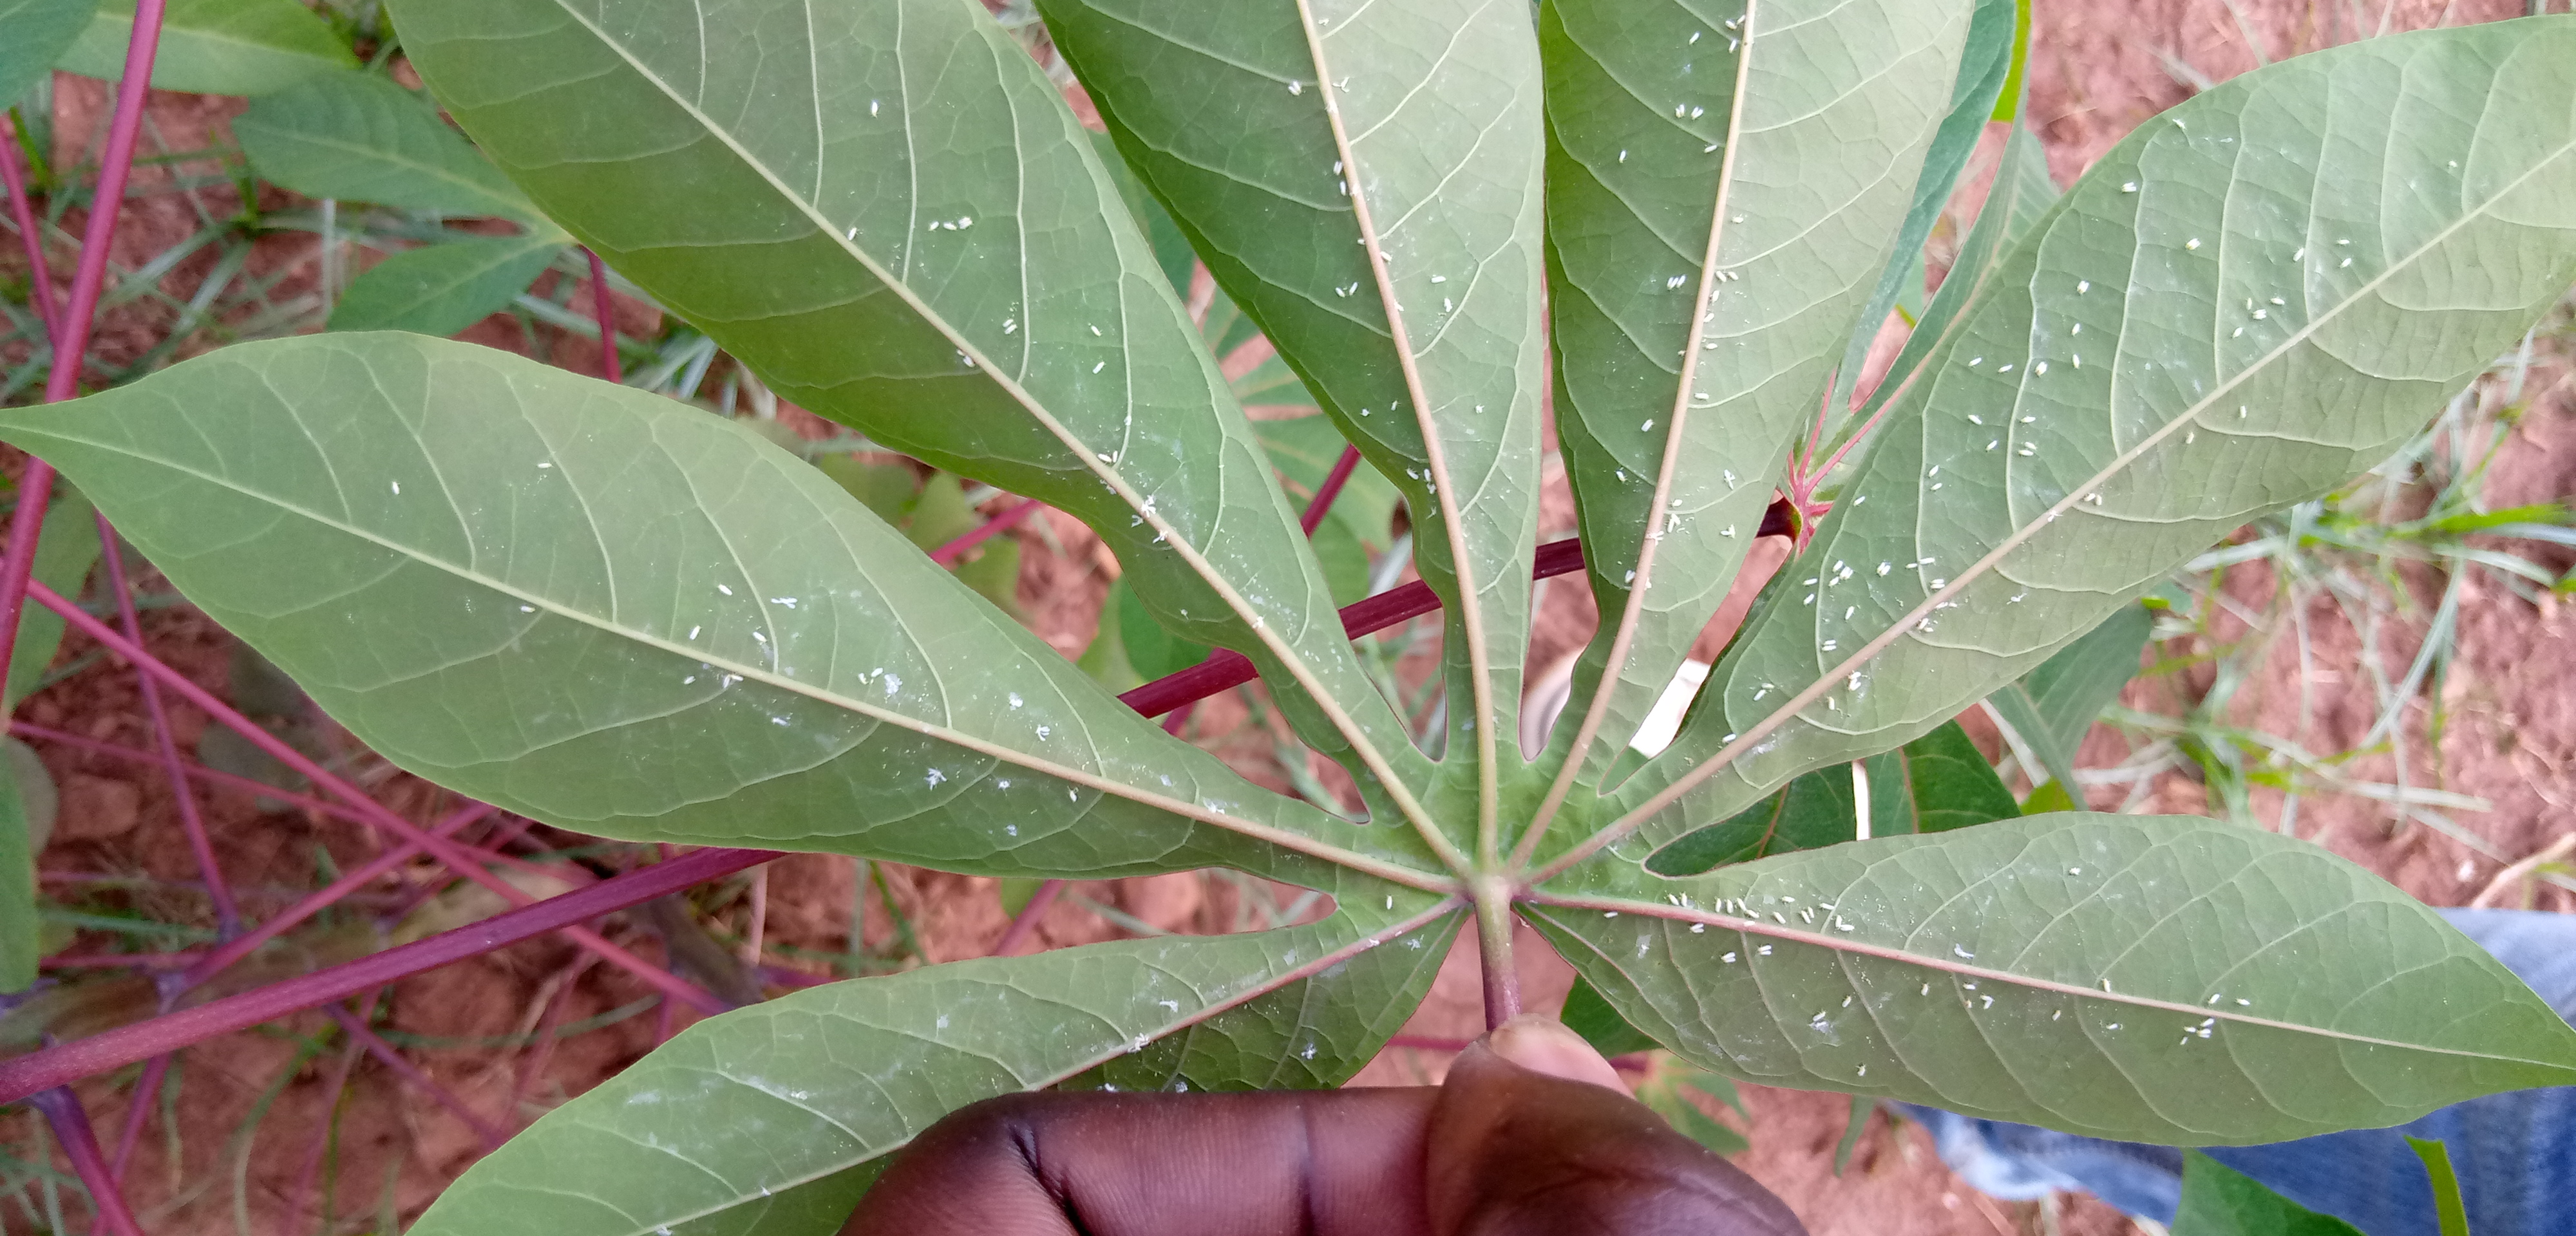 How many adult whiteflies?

162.